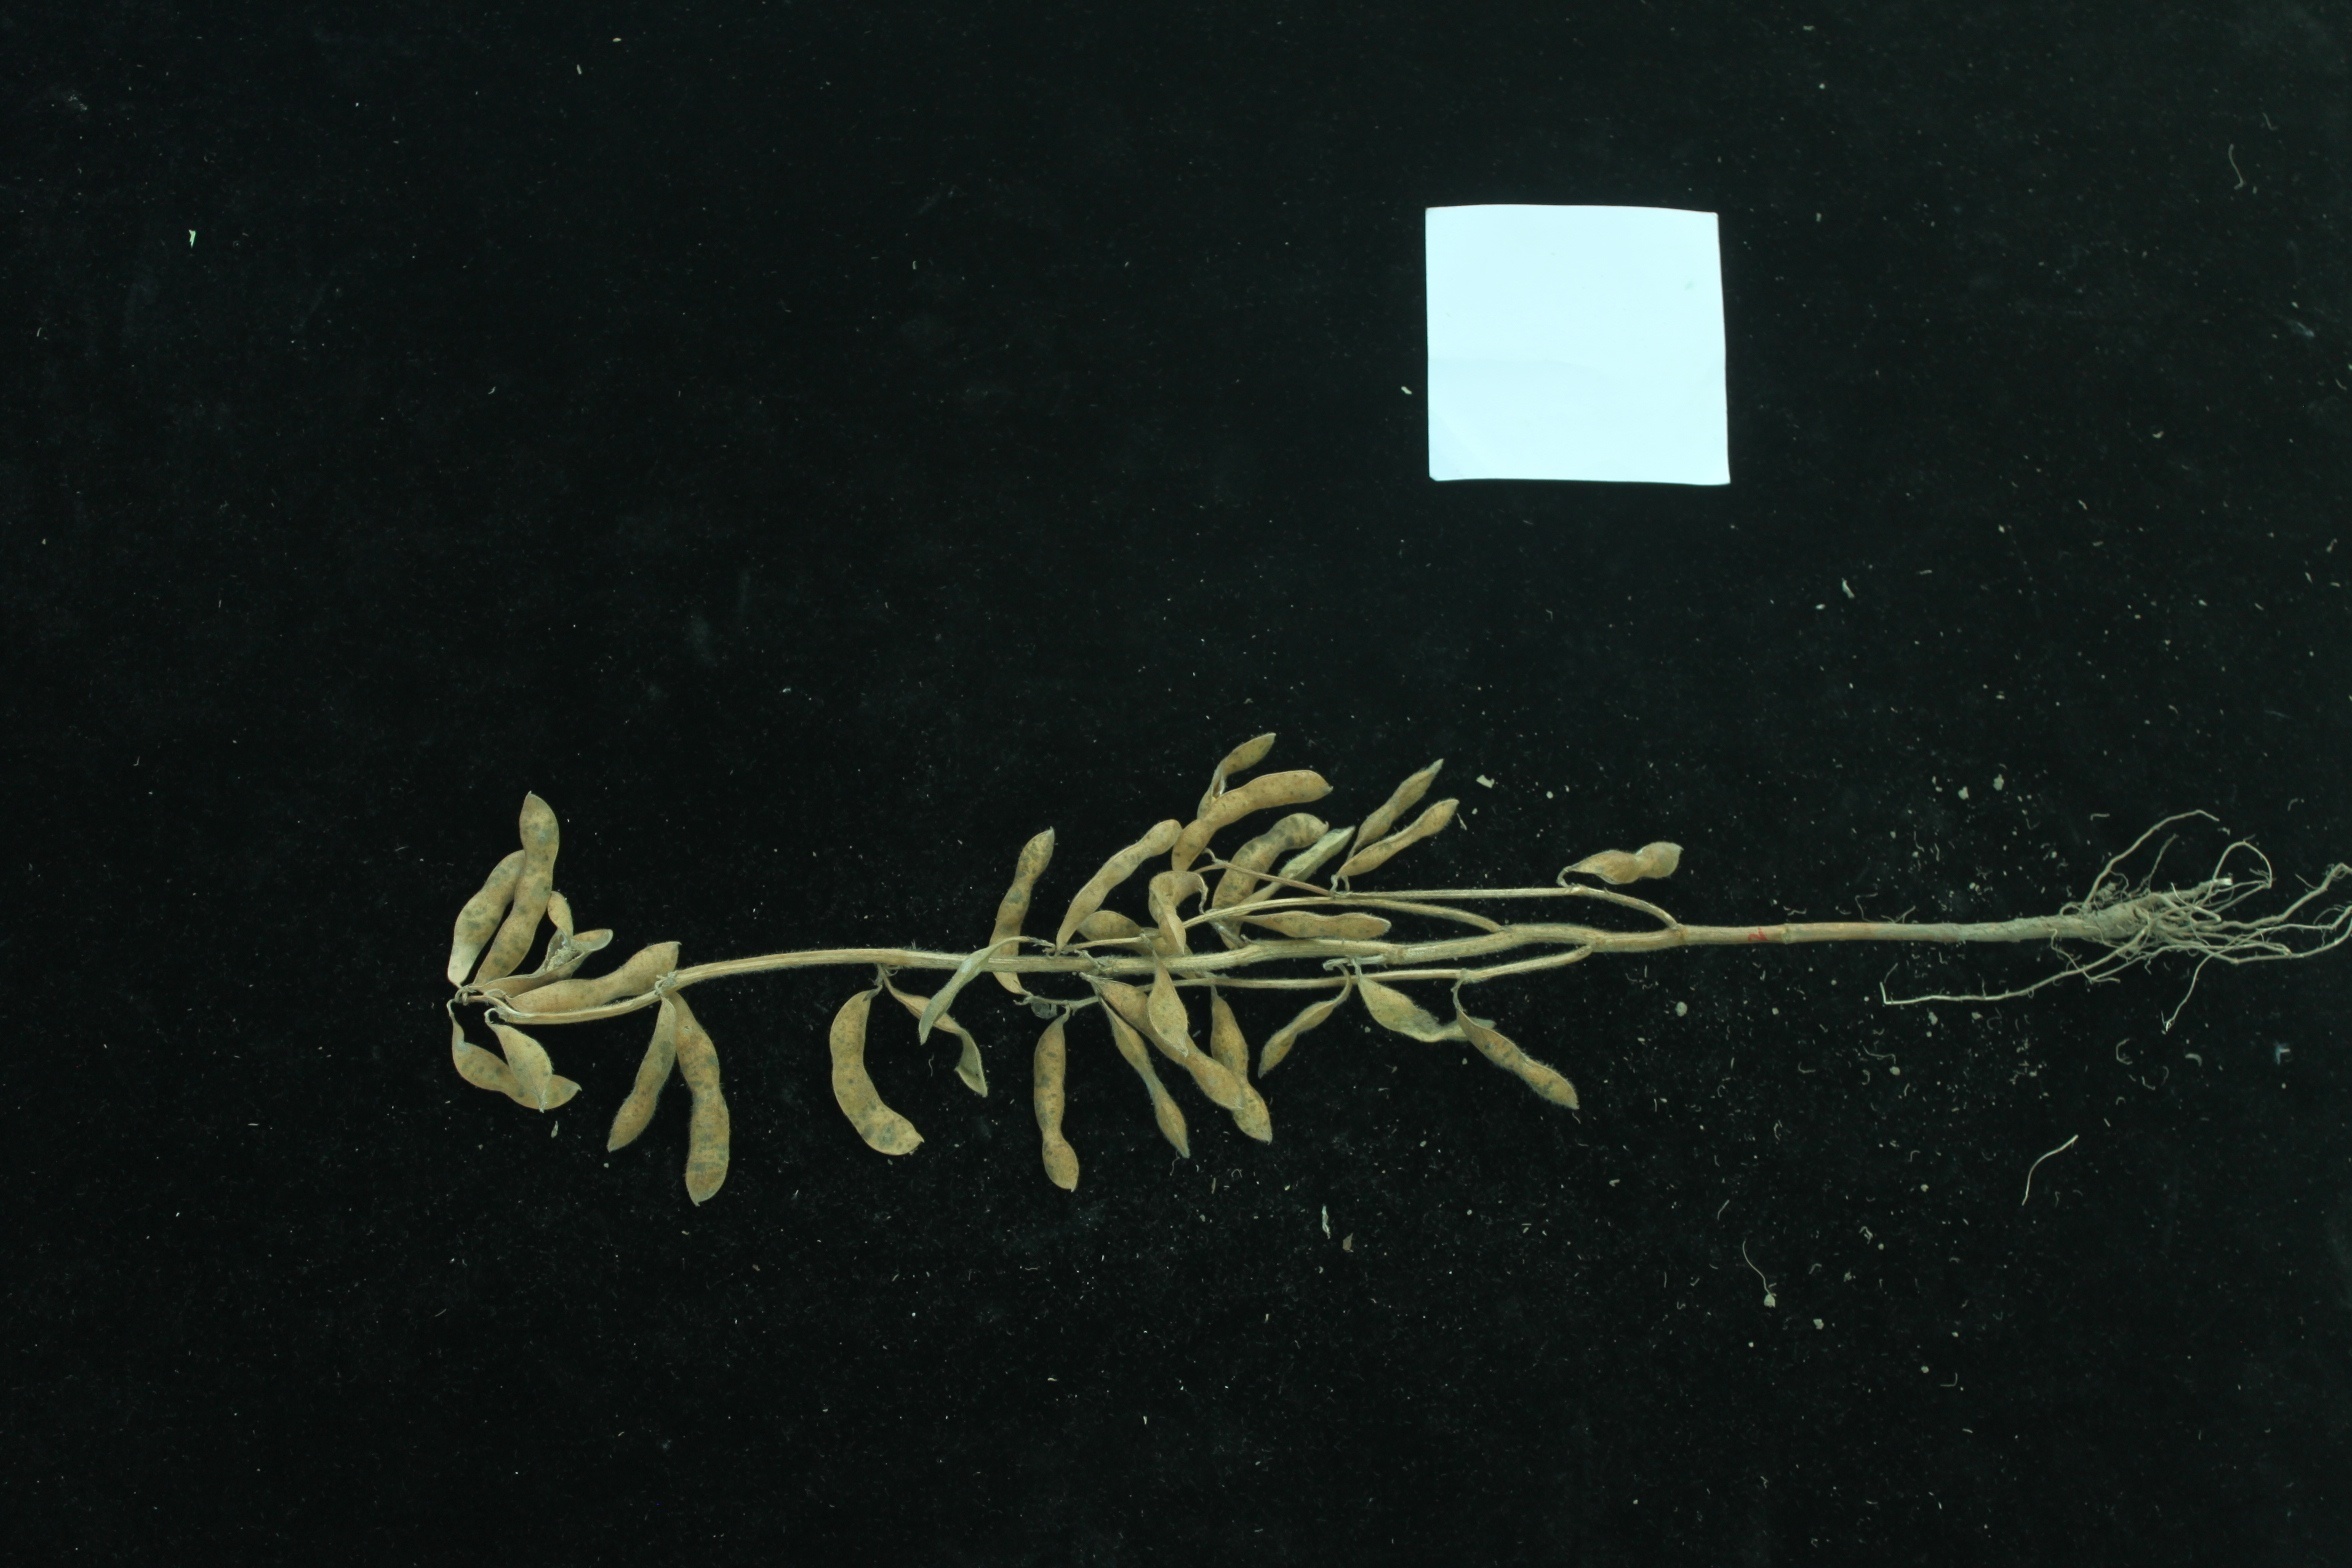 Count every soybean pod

29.